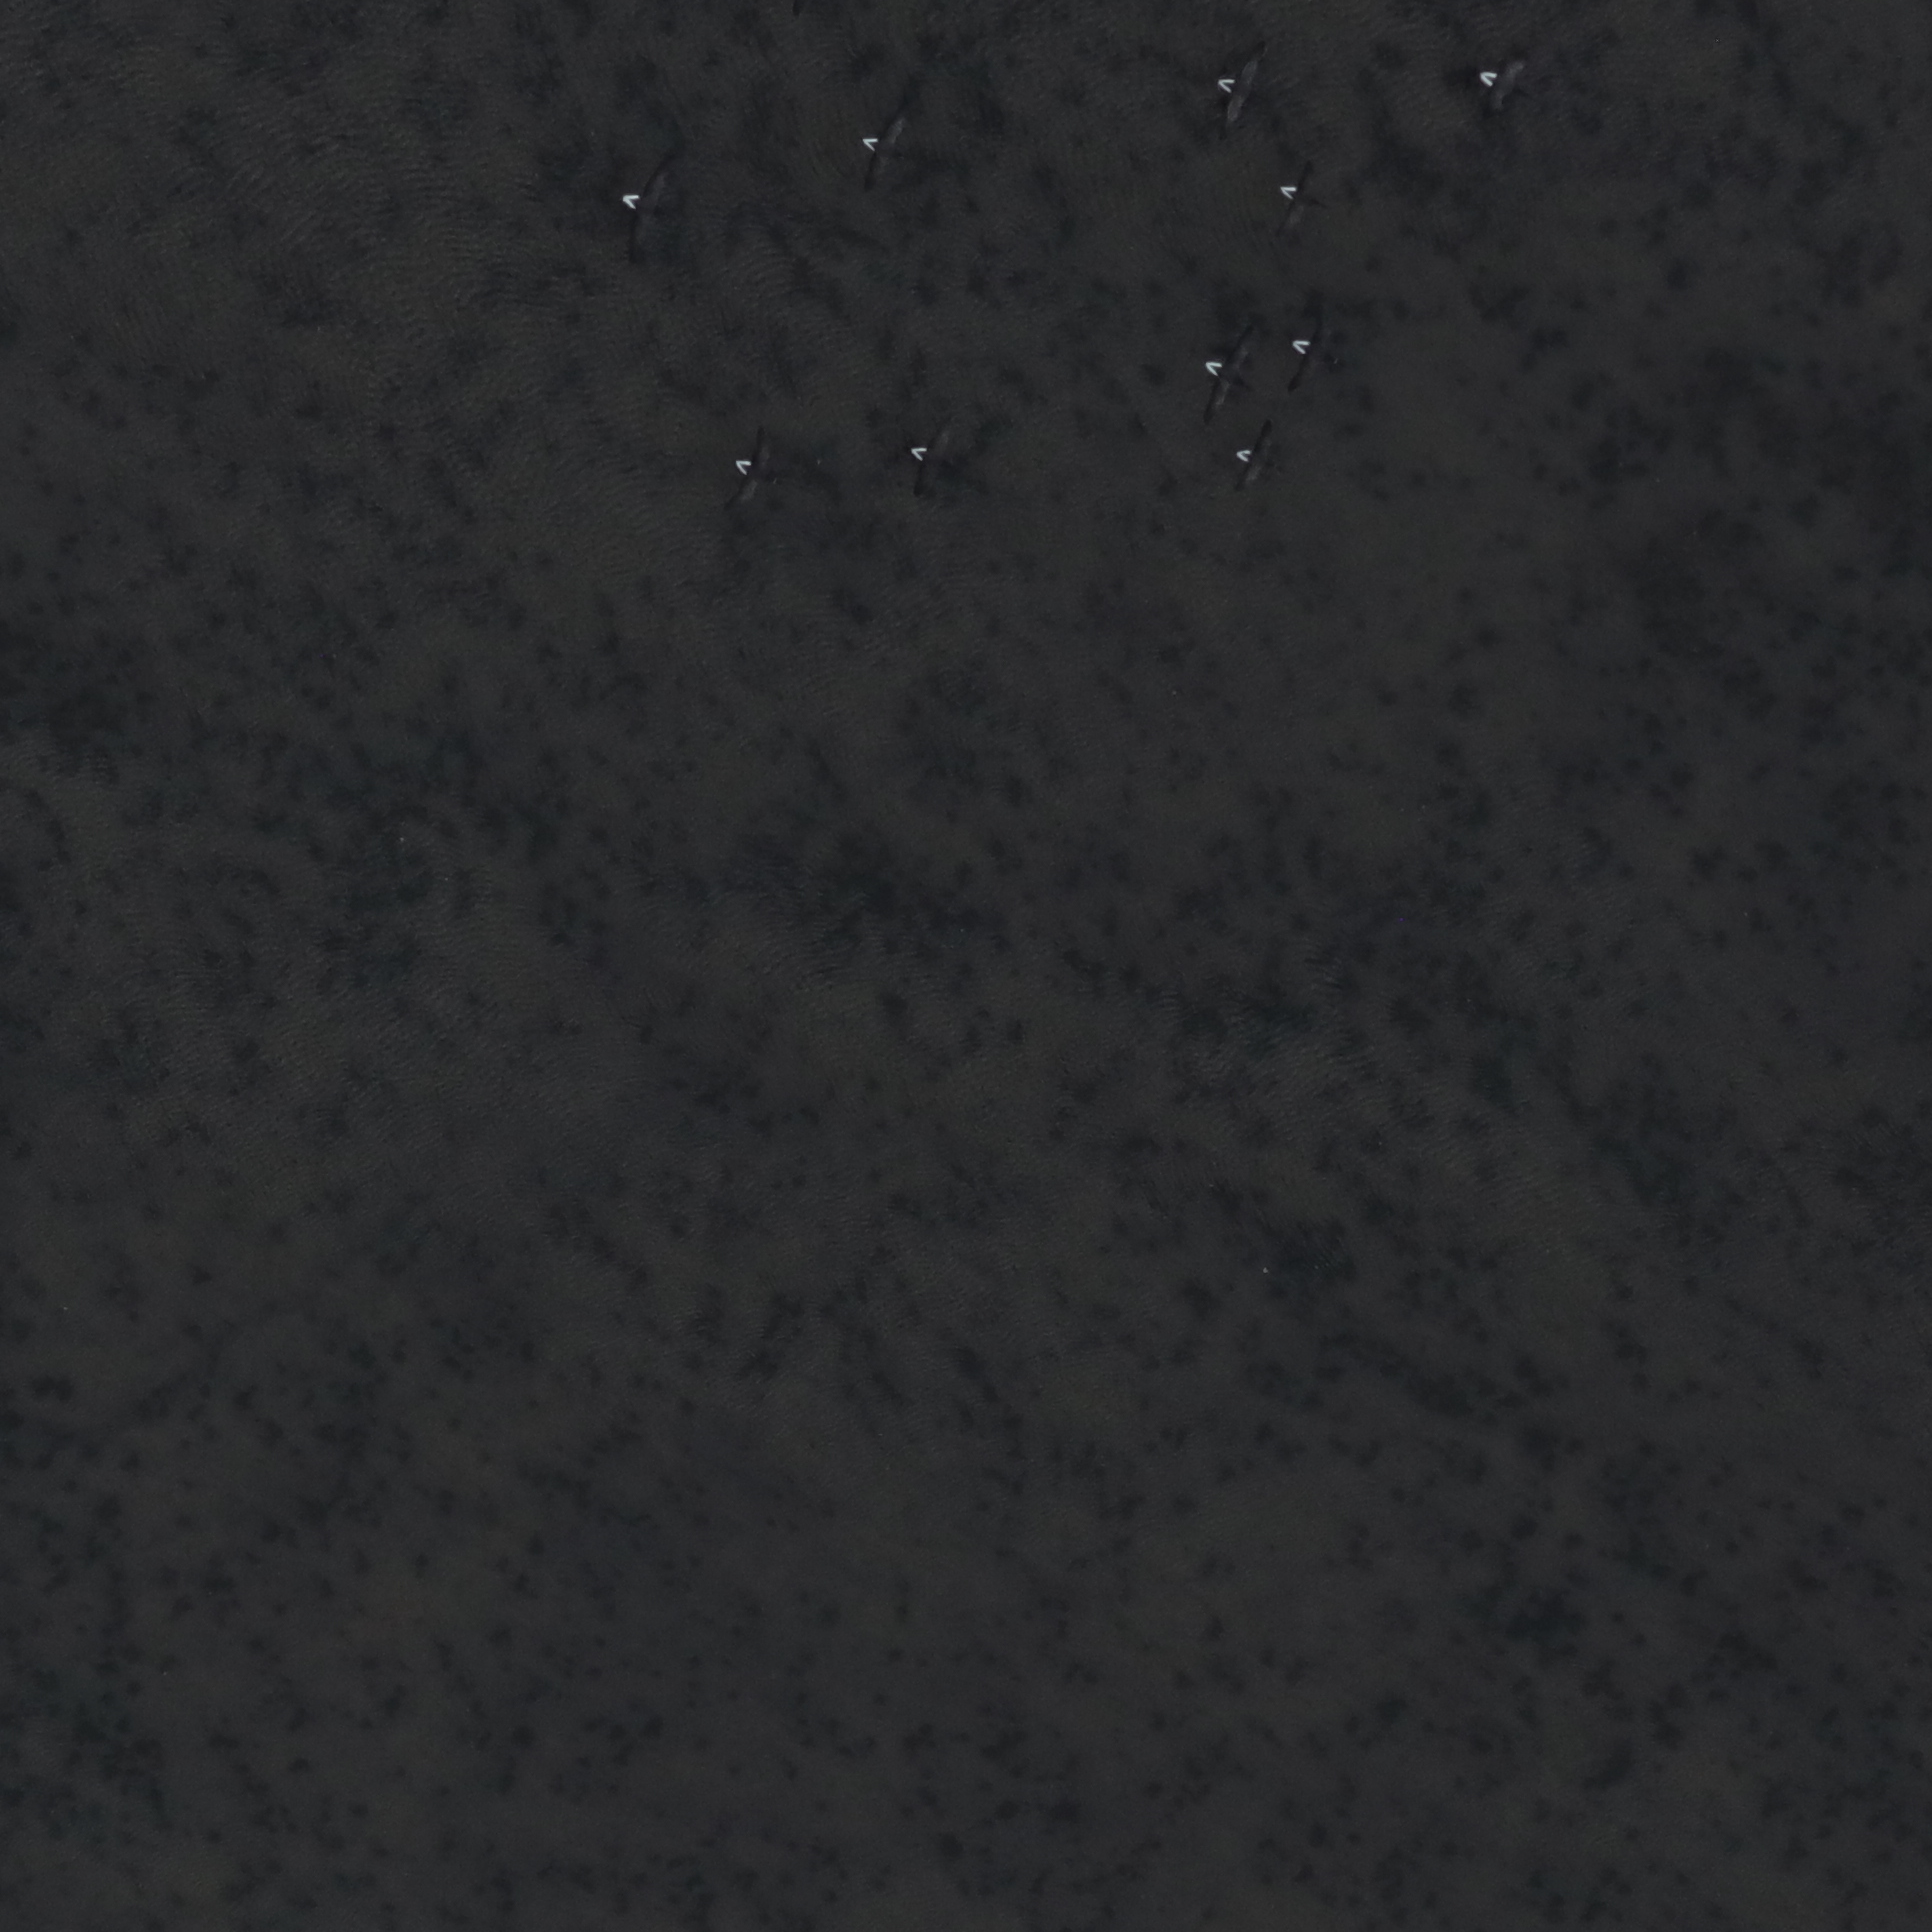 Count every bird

10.